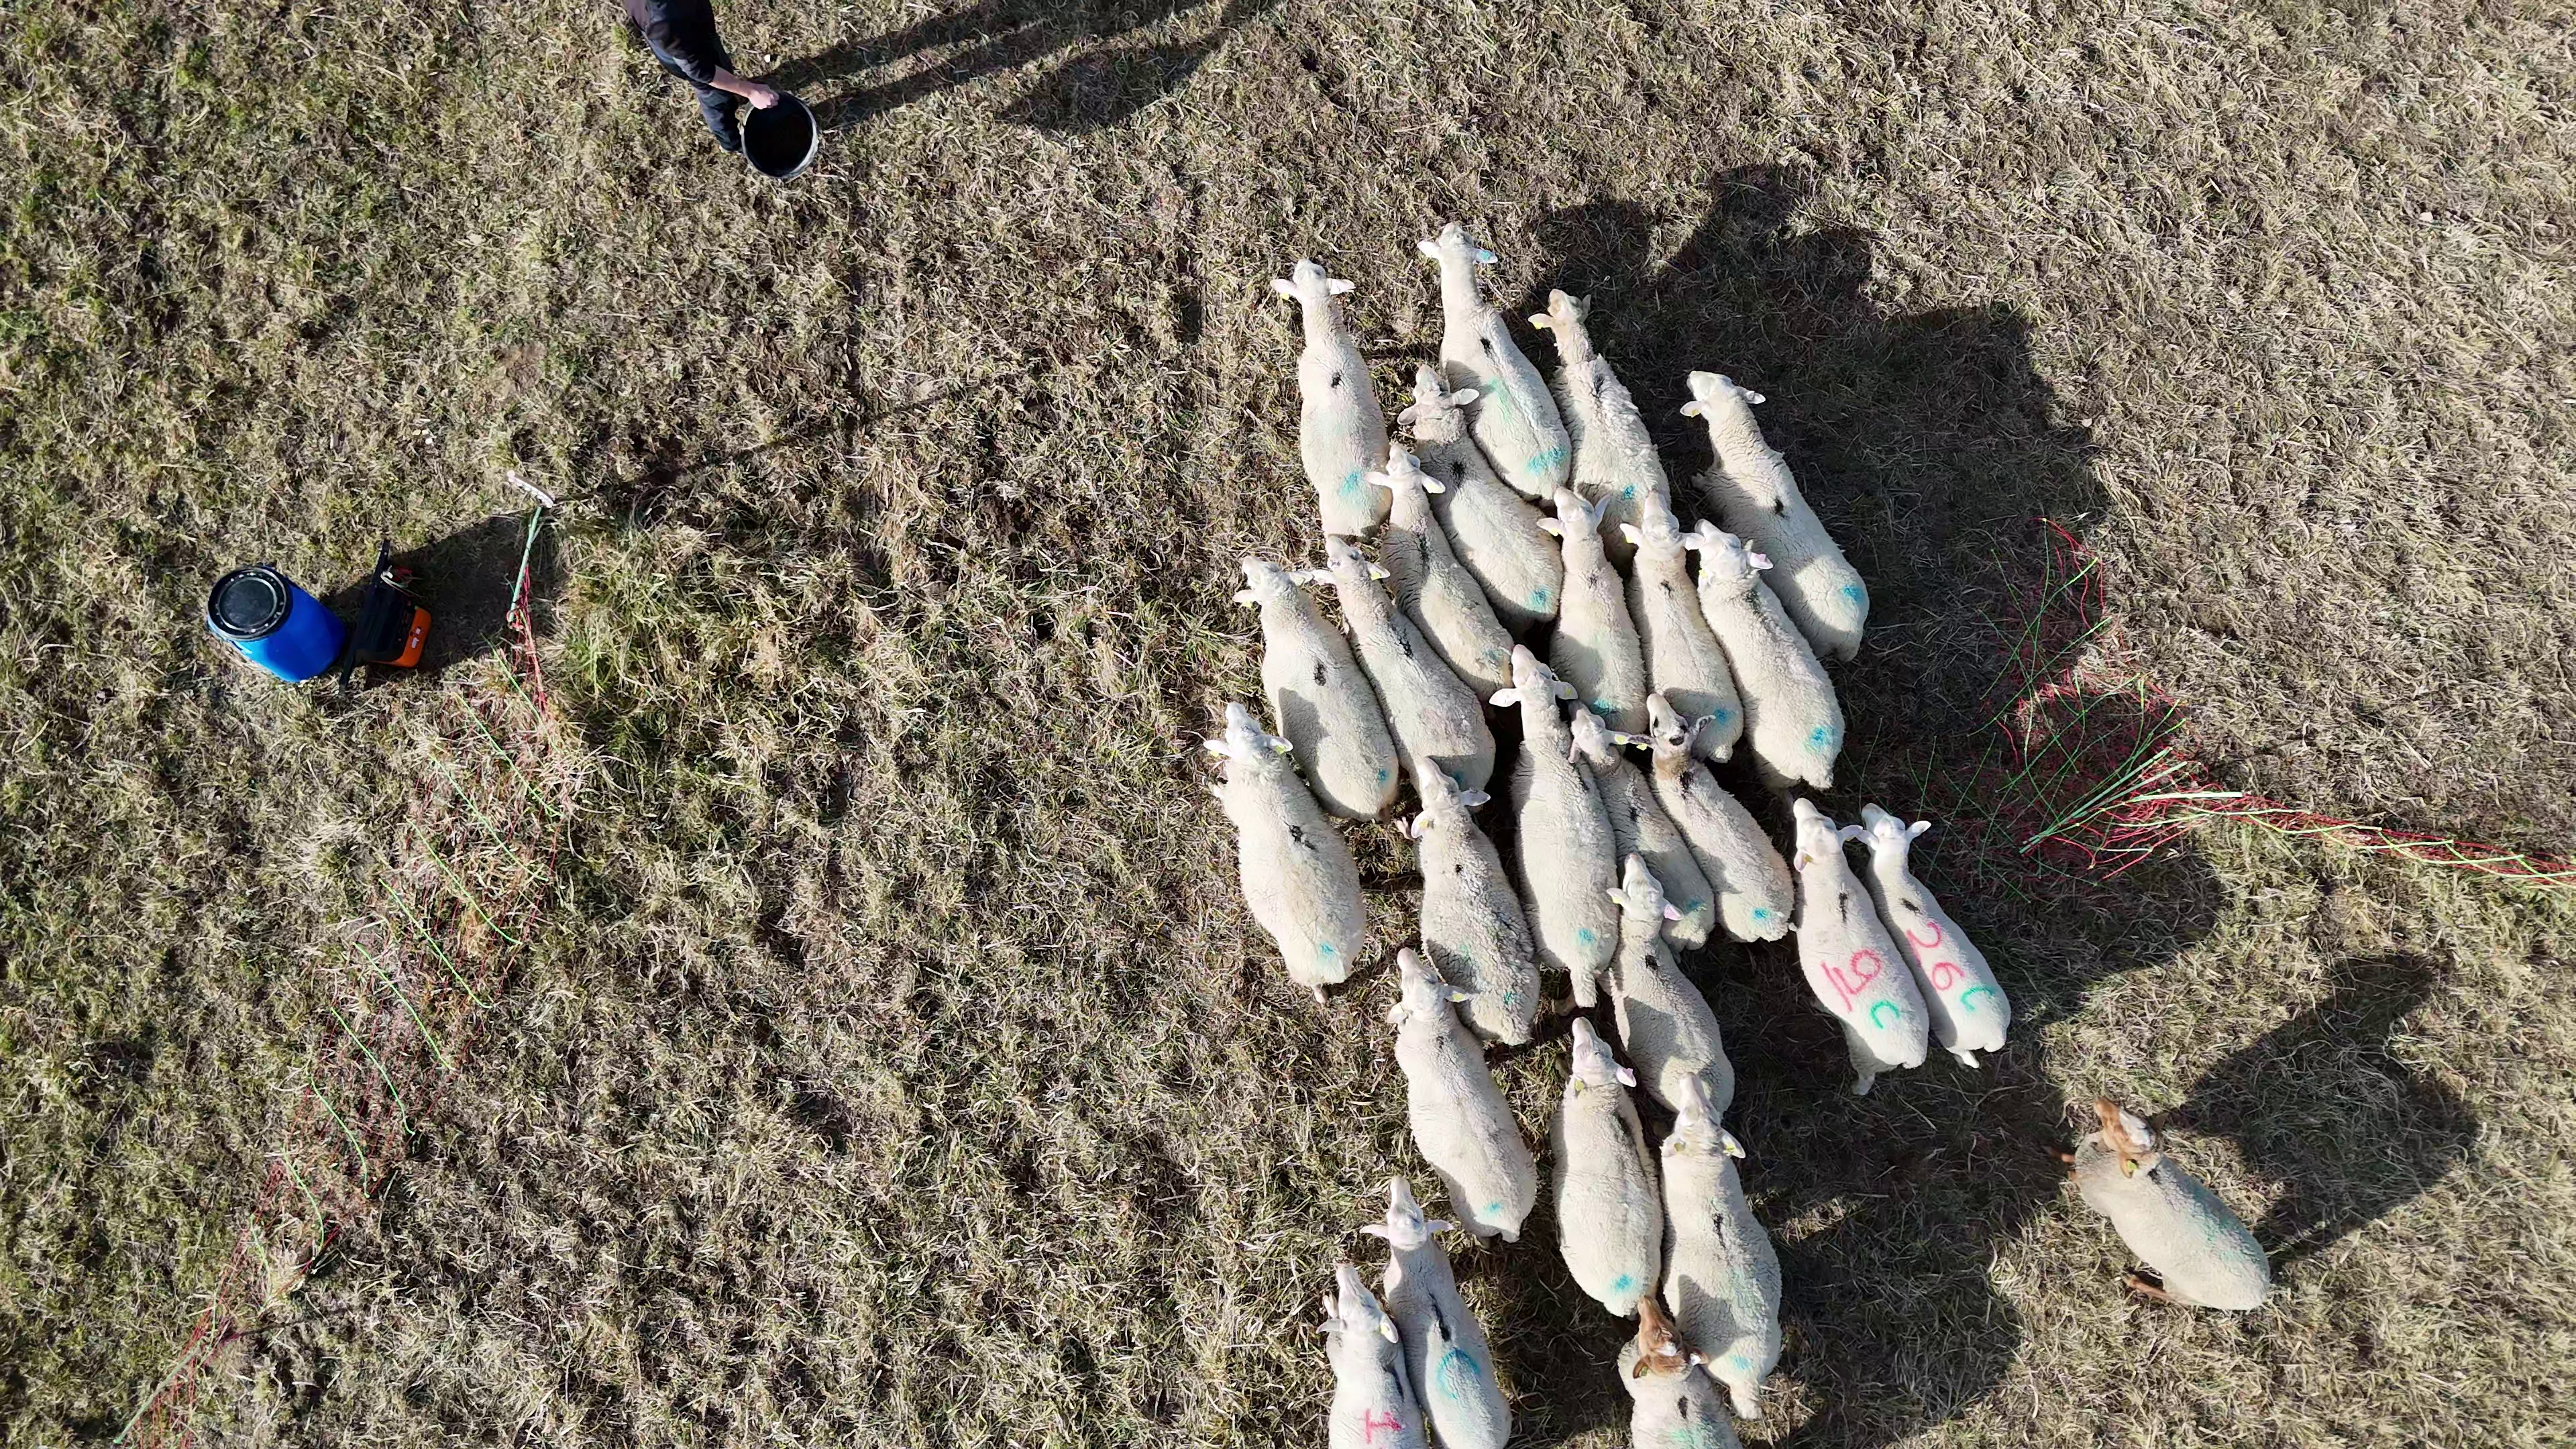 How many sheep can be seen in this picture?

26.